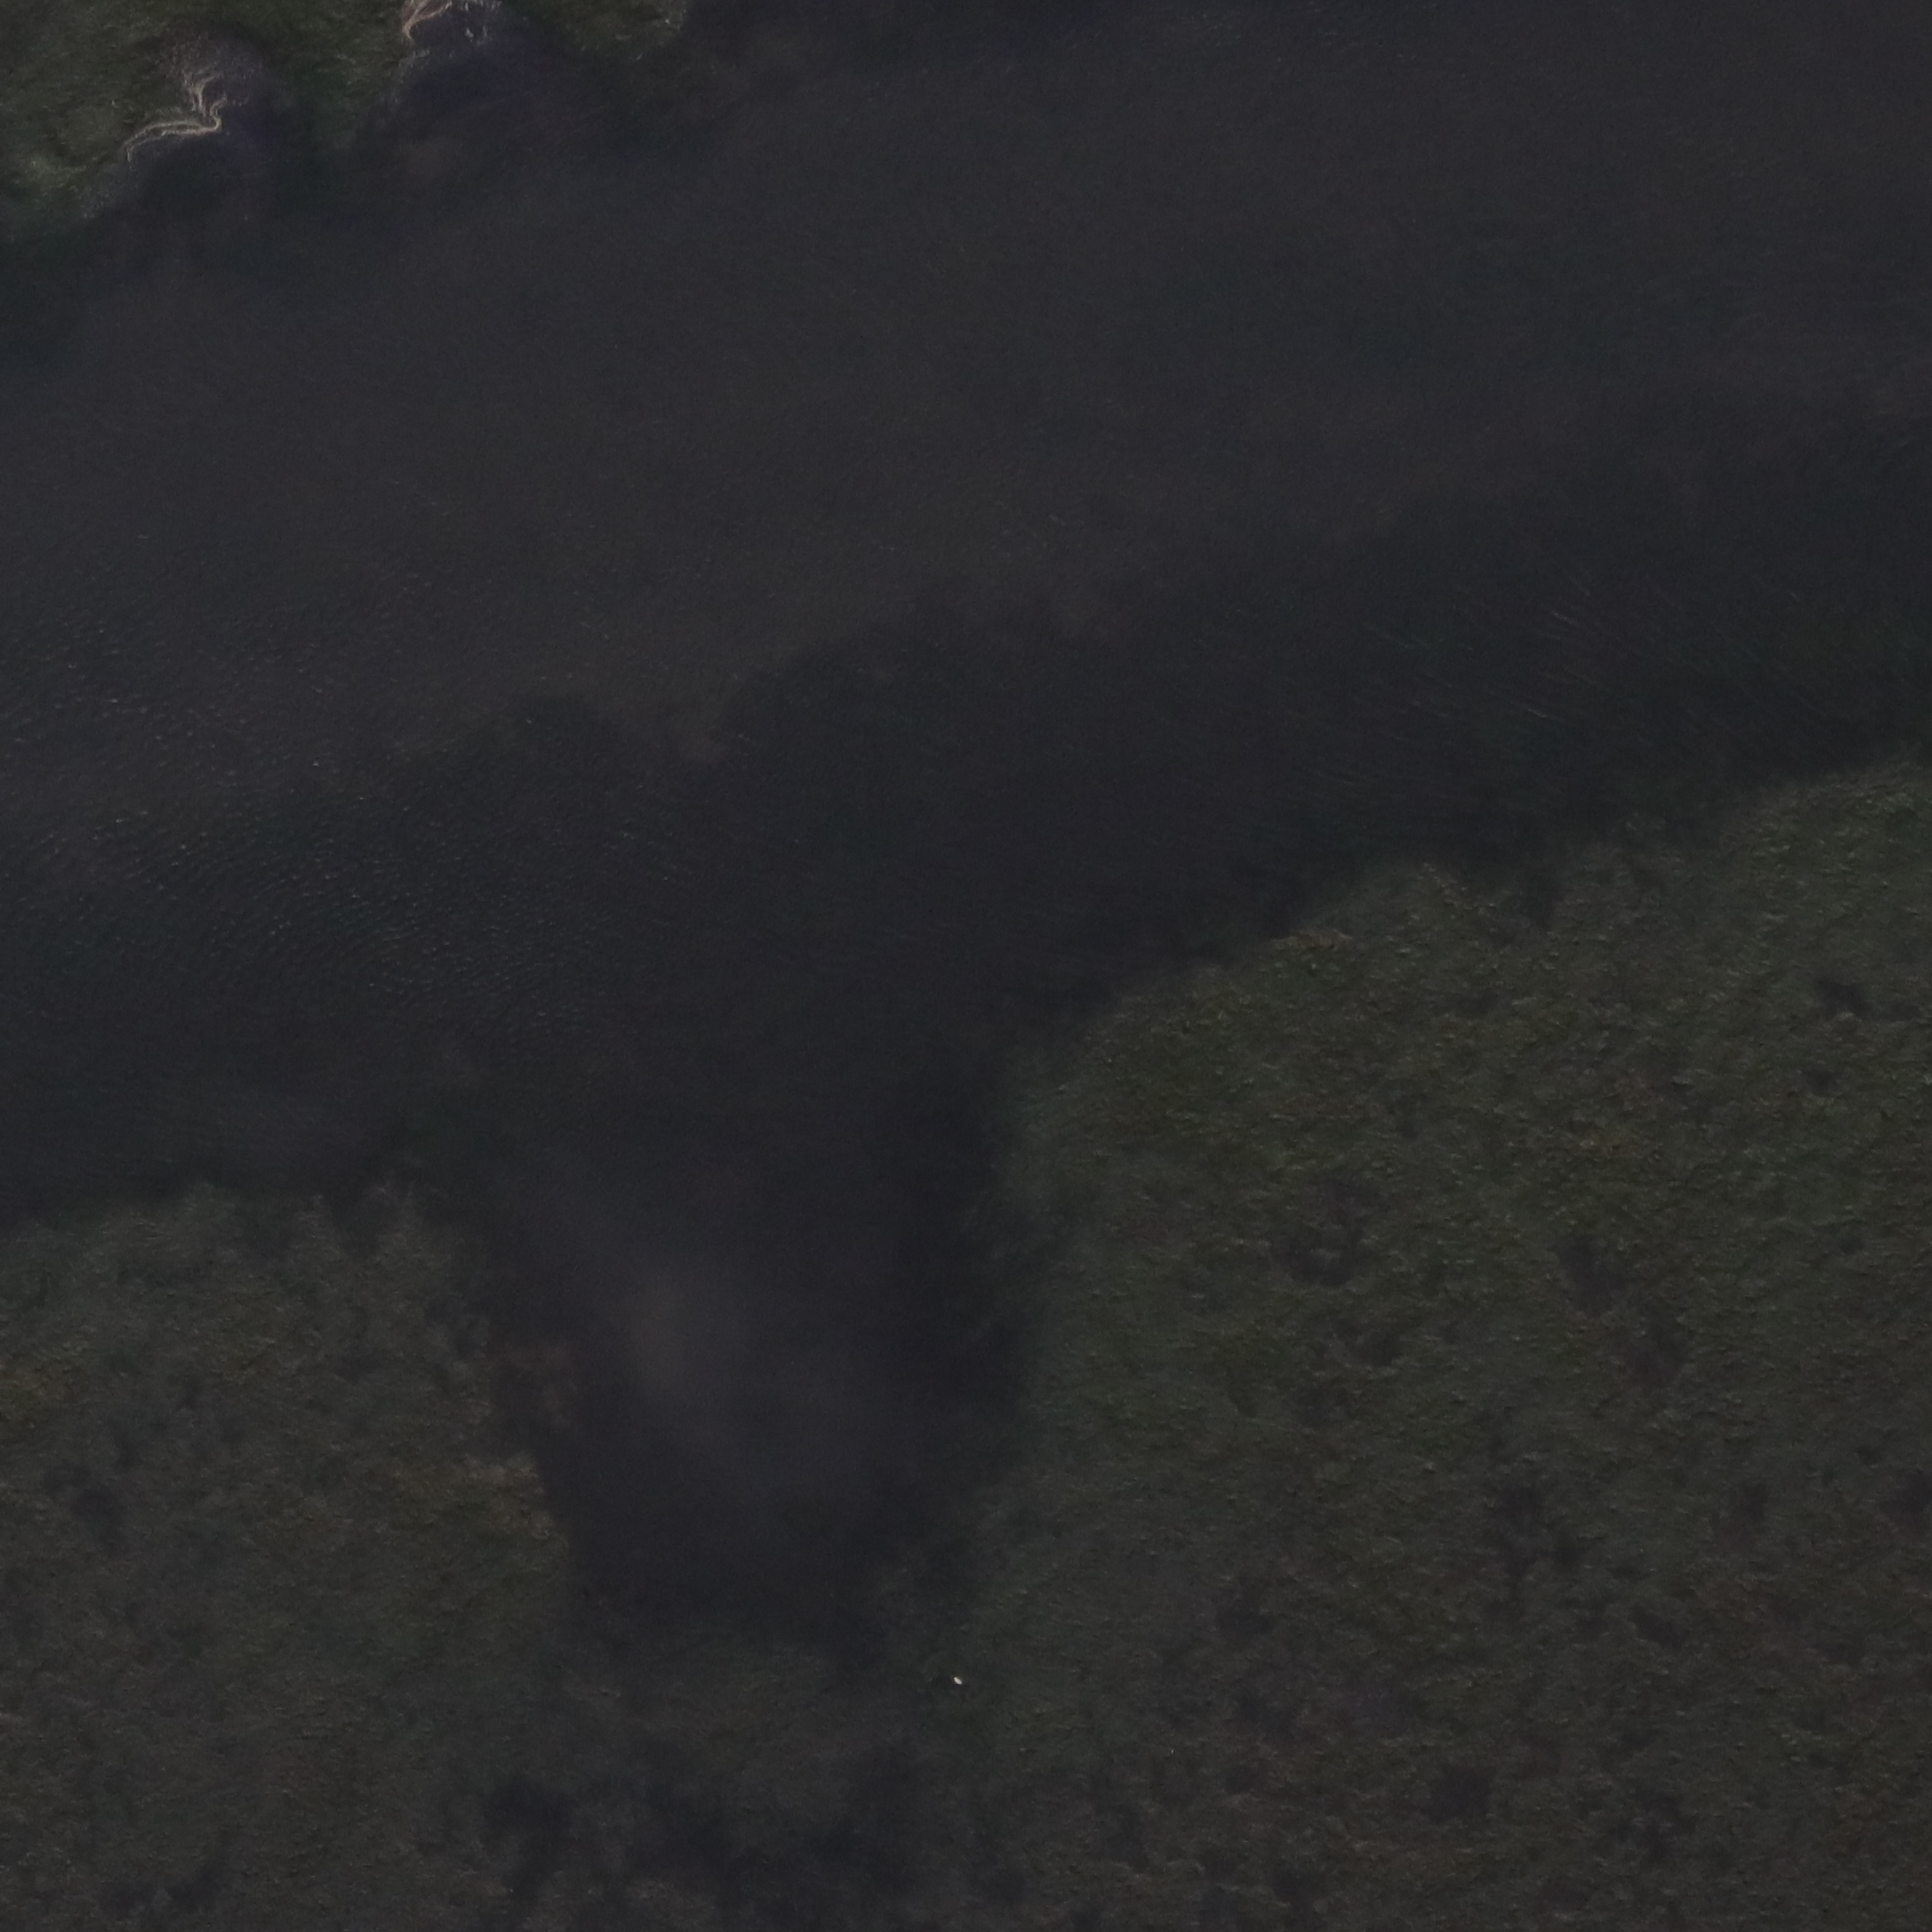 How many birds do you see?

0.